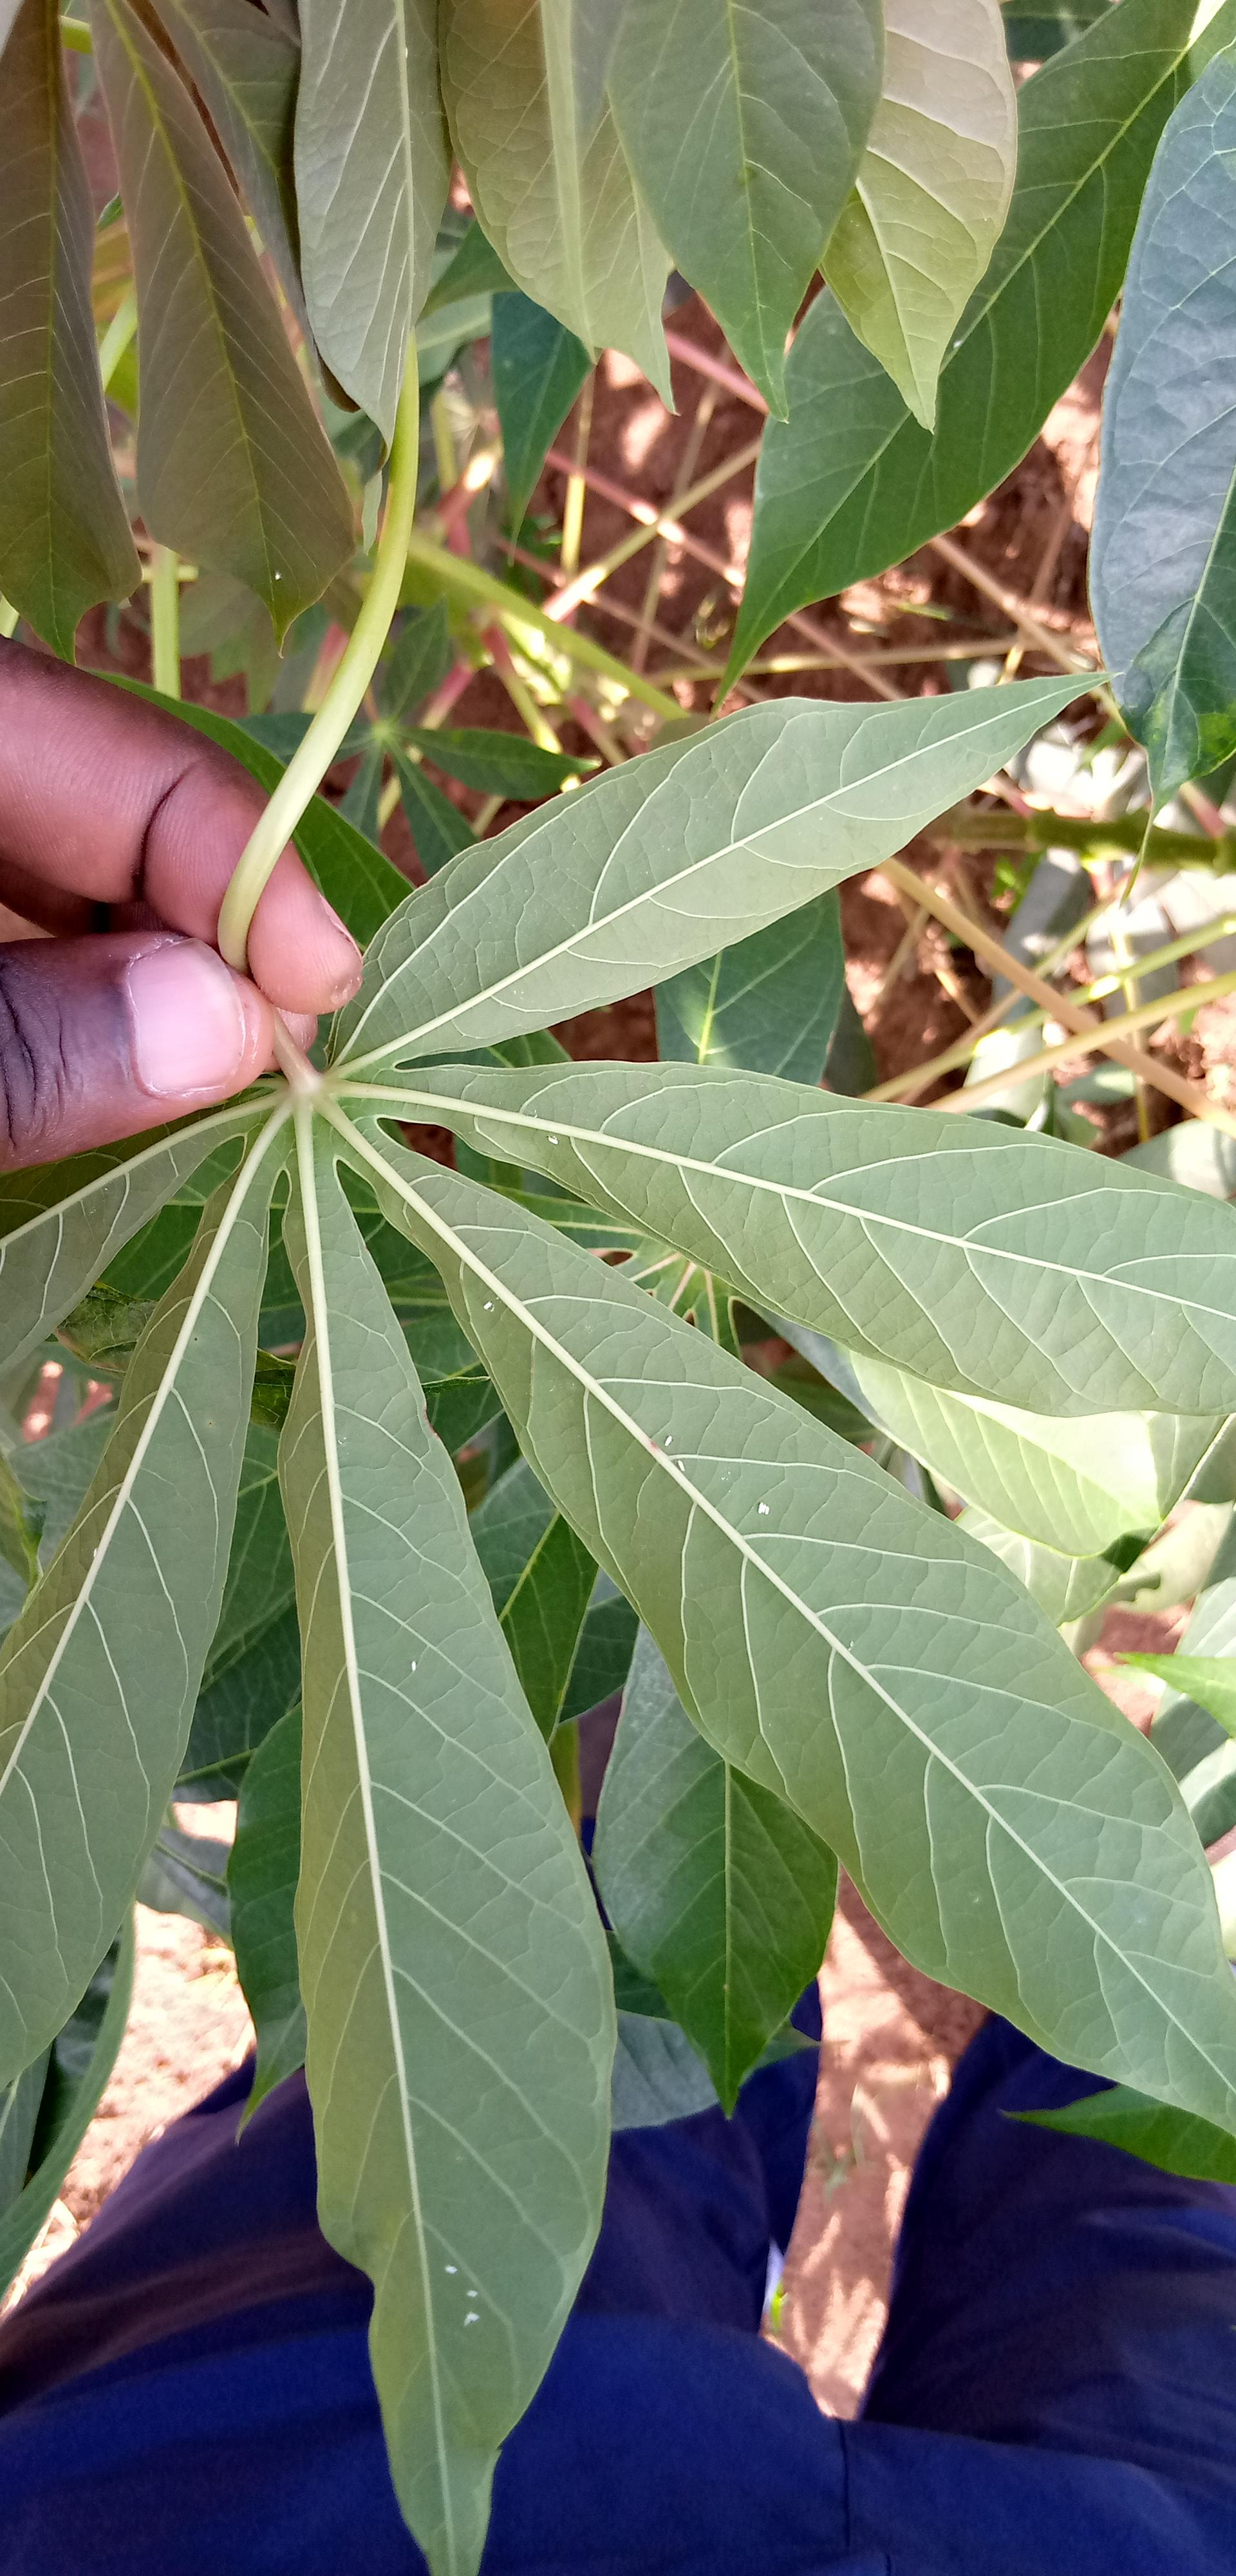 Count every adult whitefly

8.